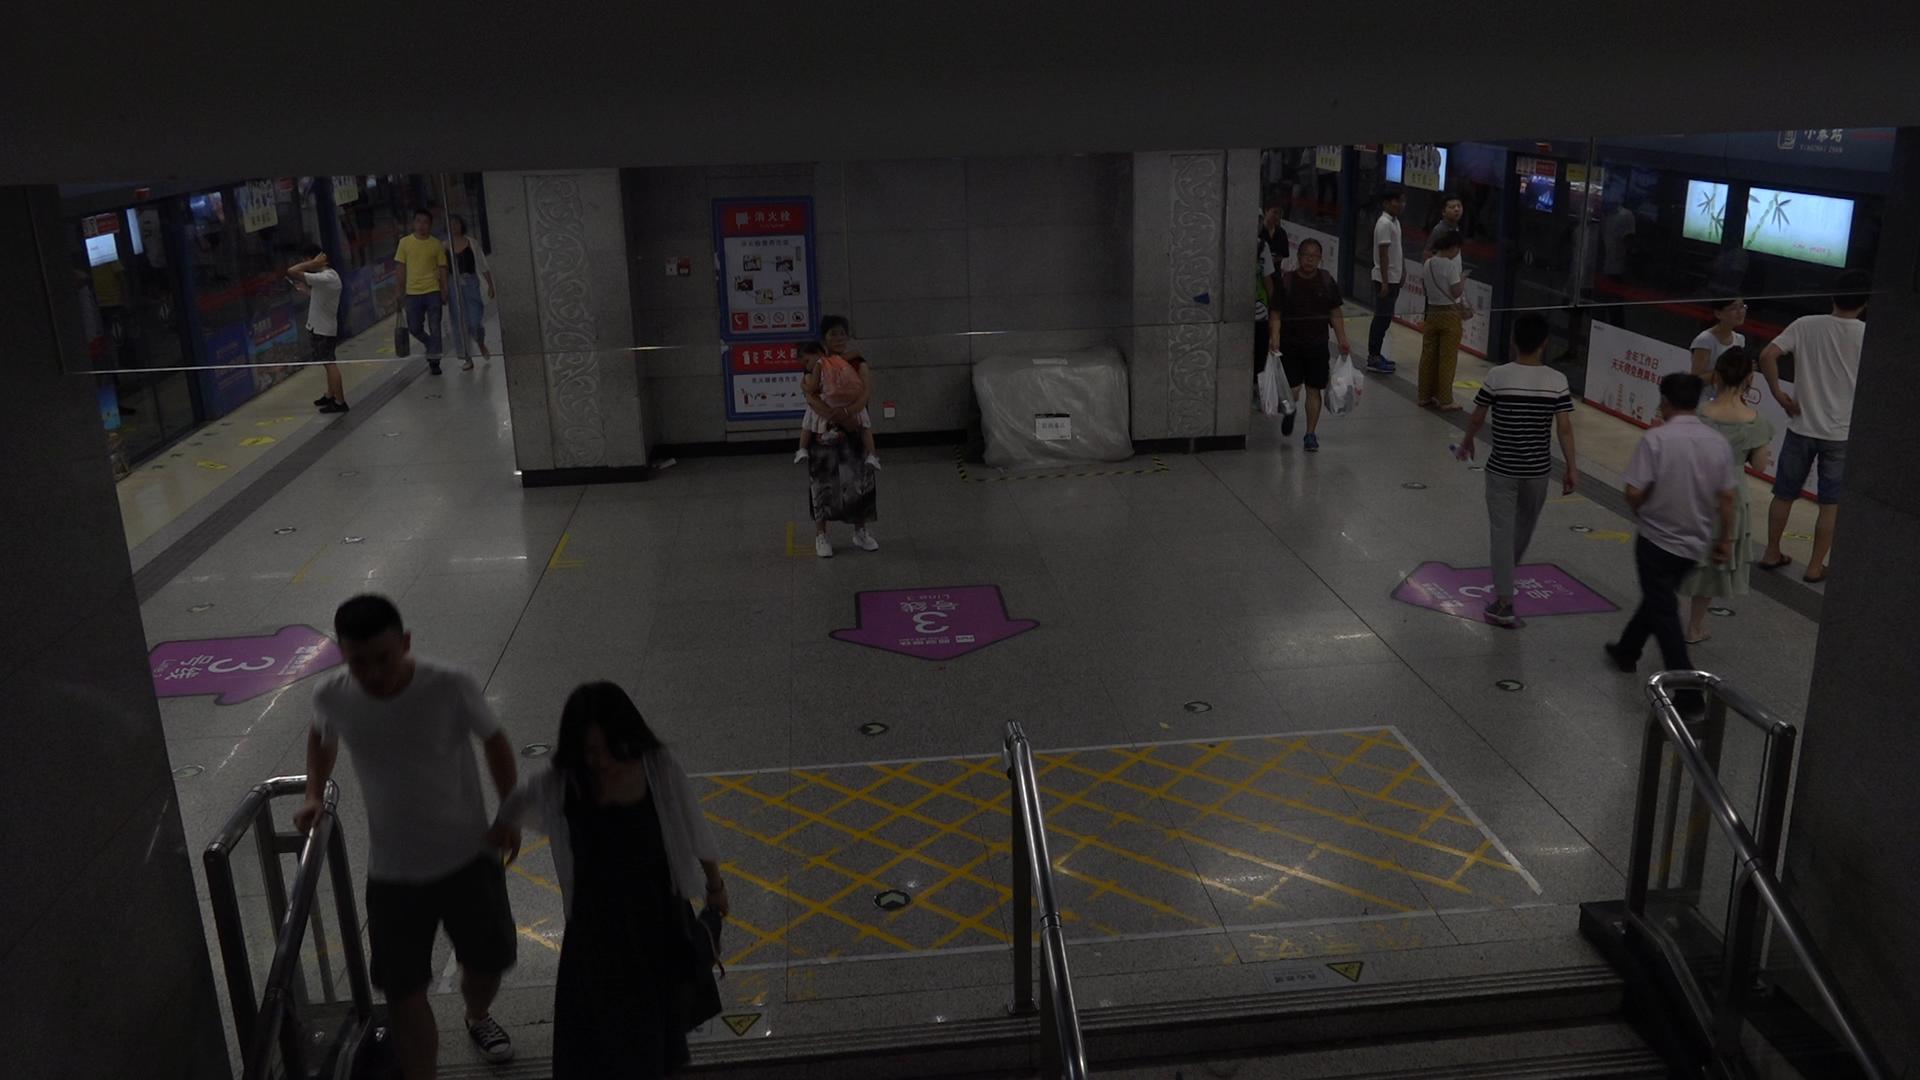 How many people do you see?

18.